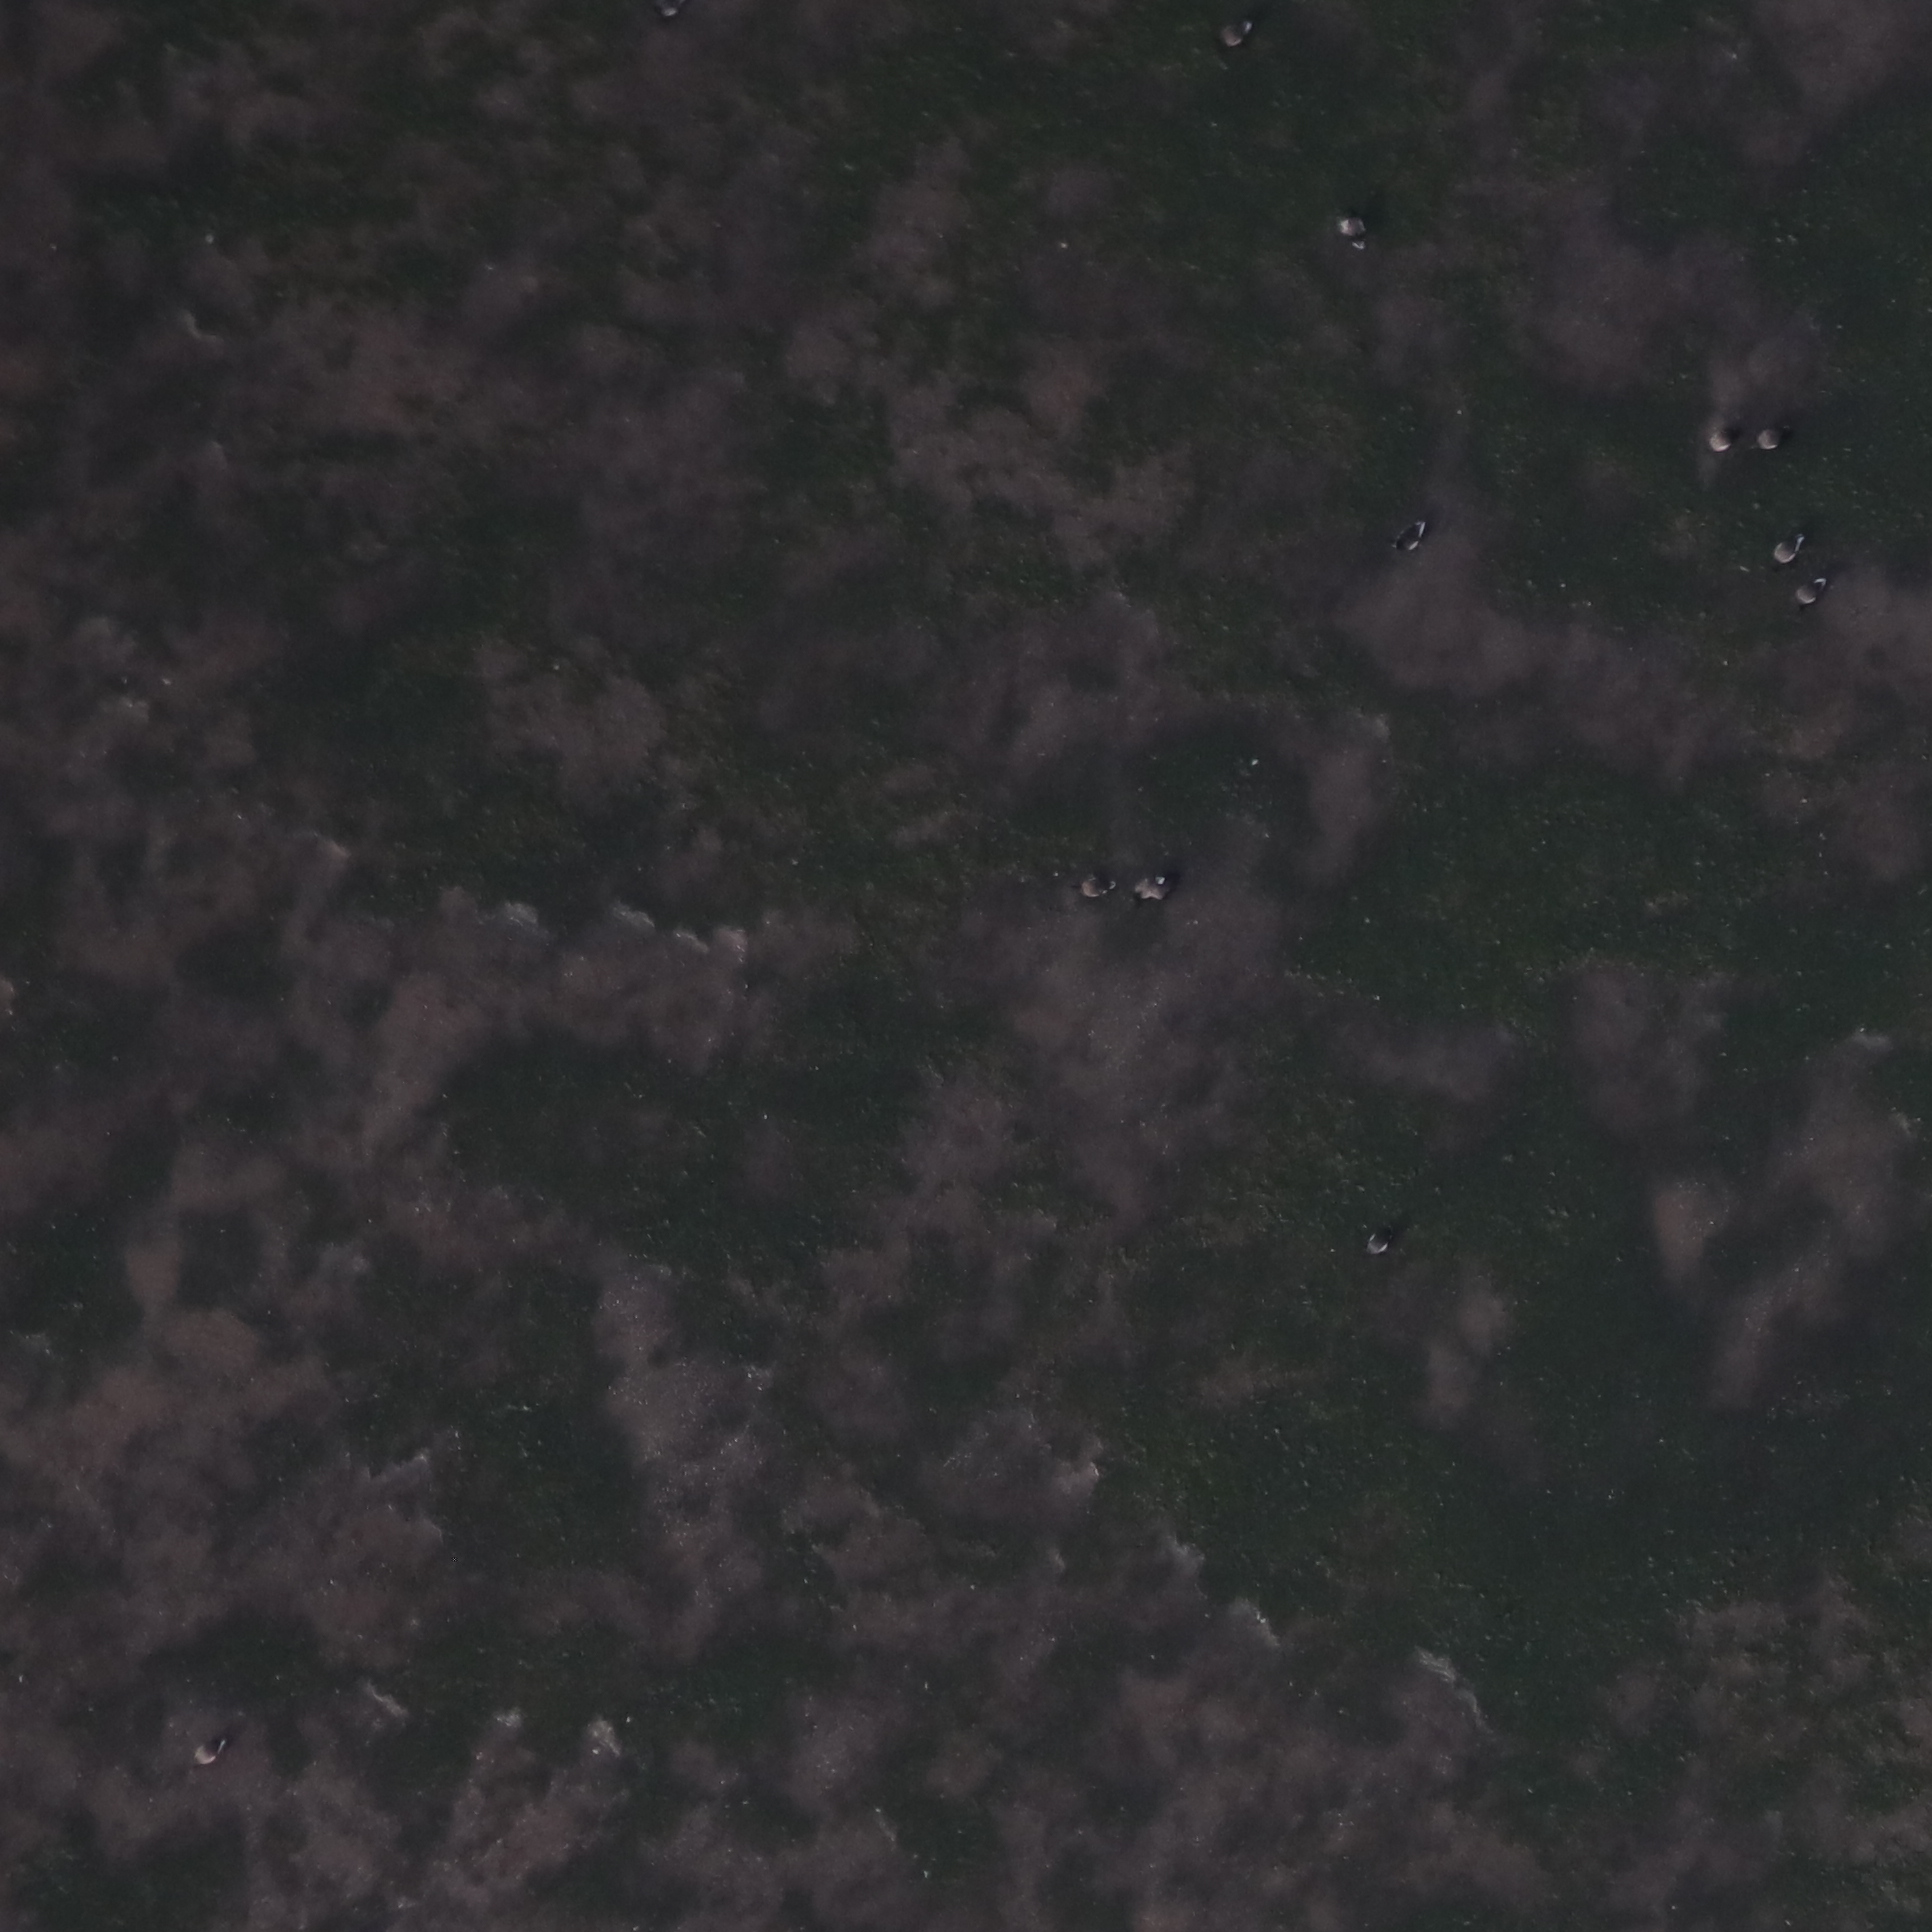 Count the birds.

11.